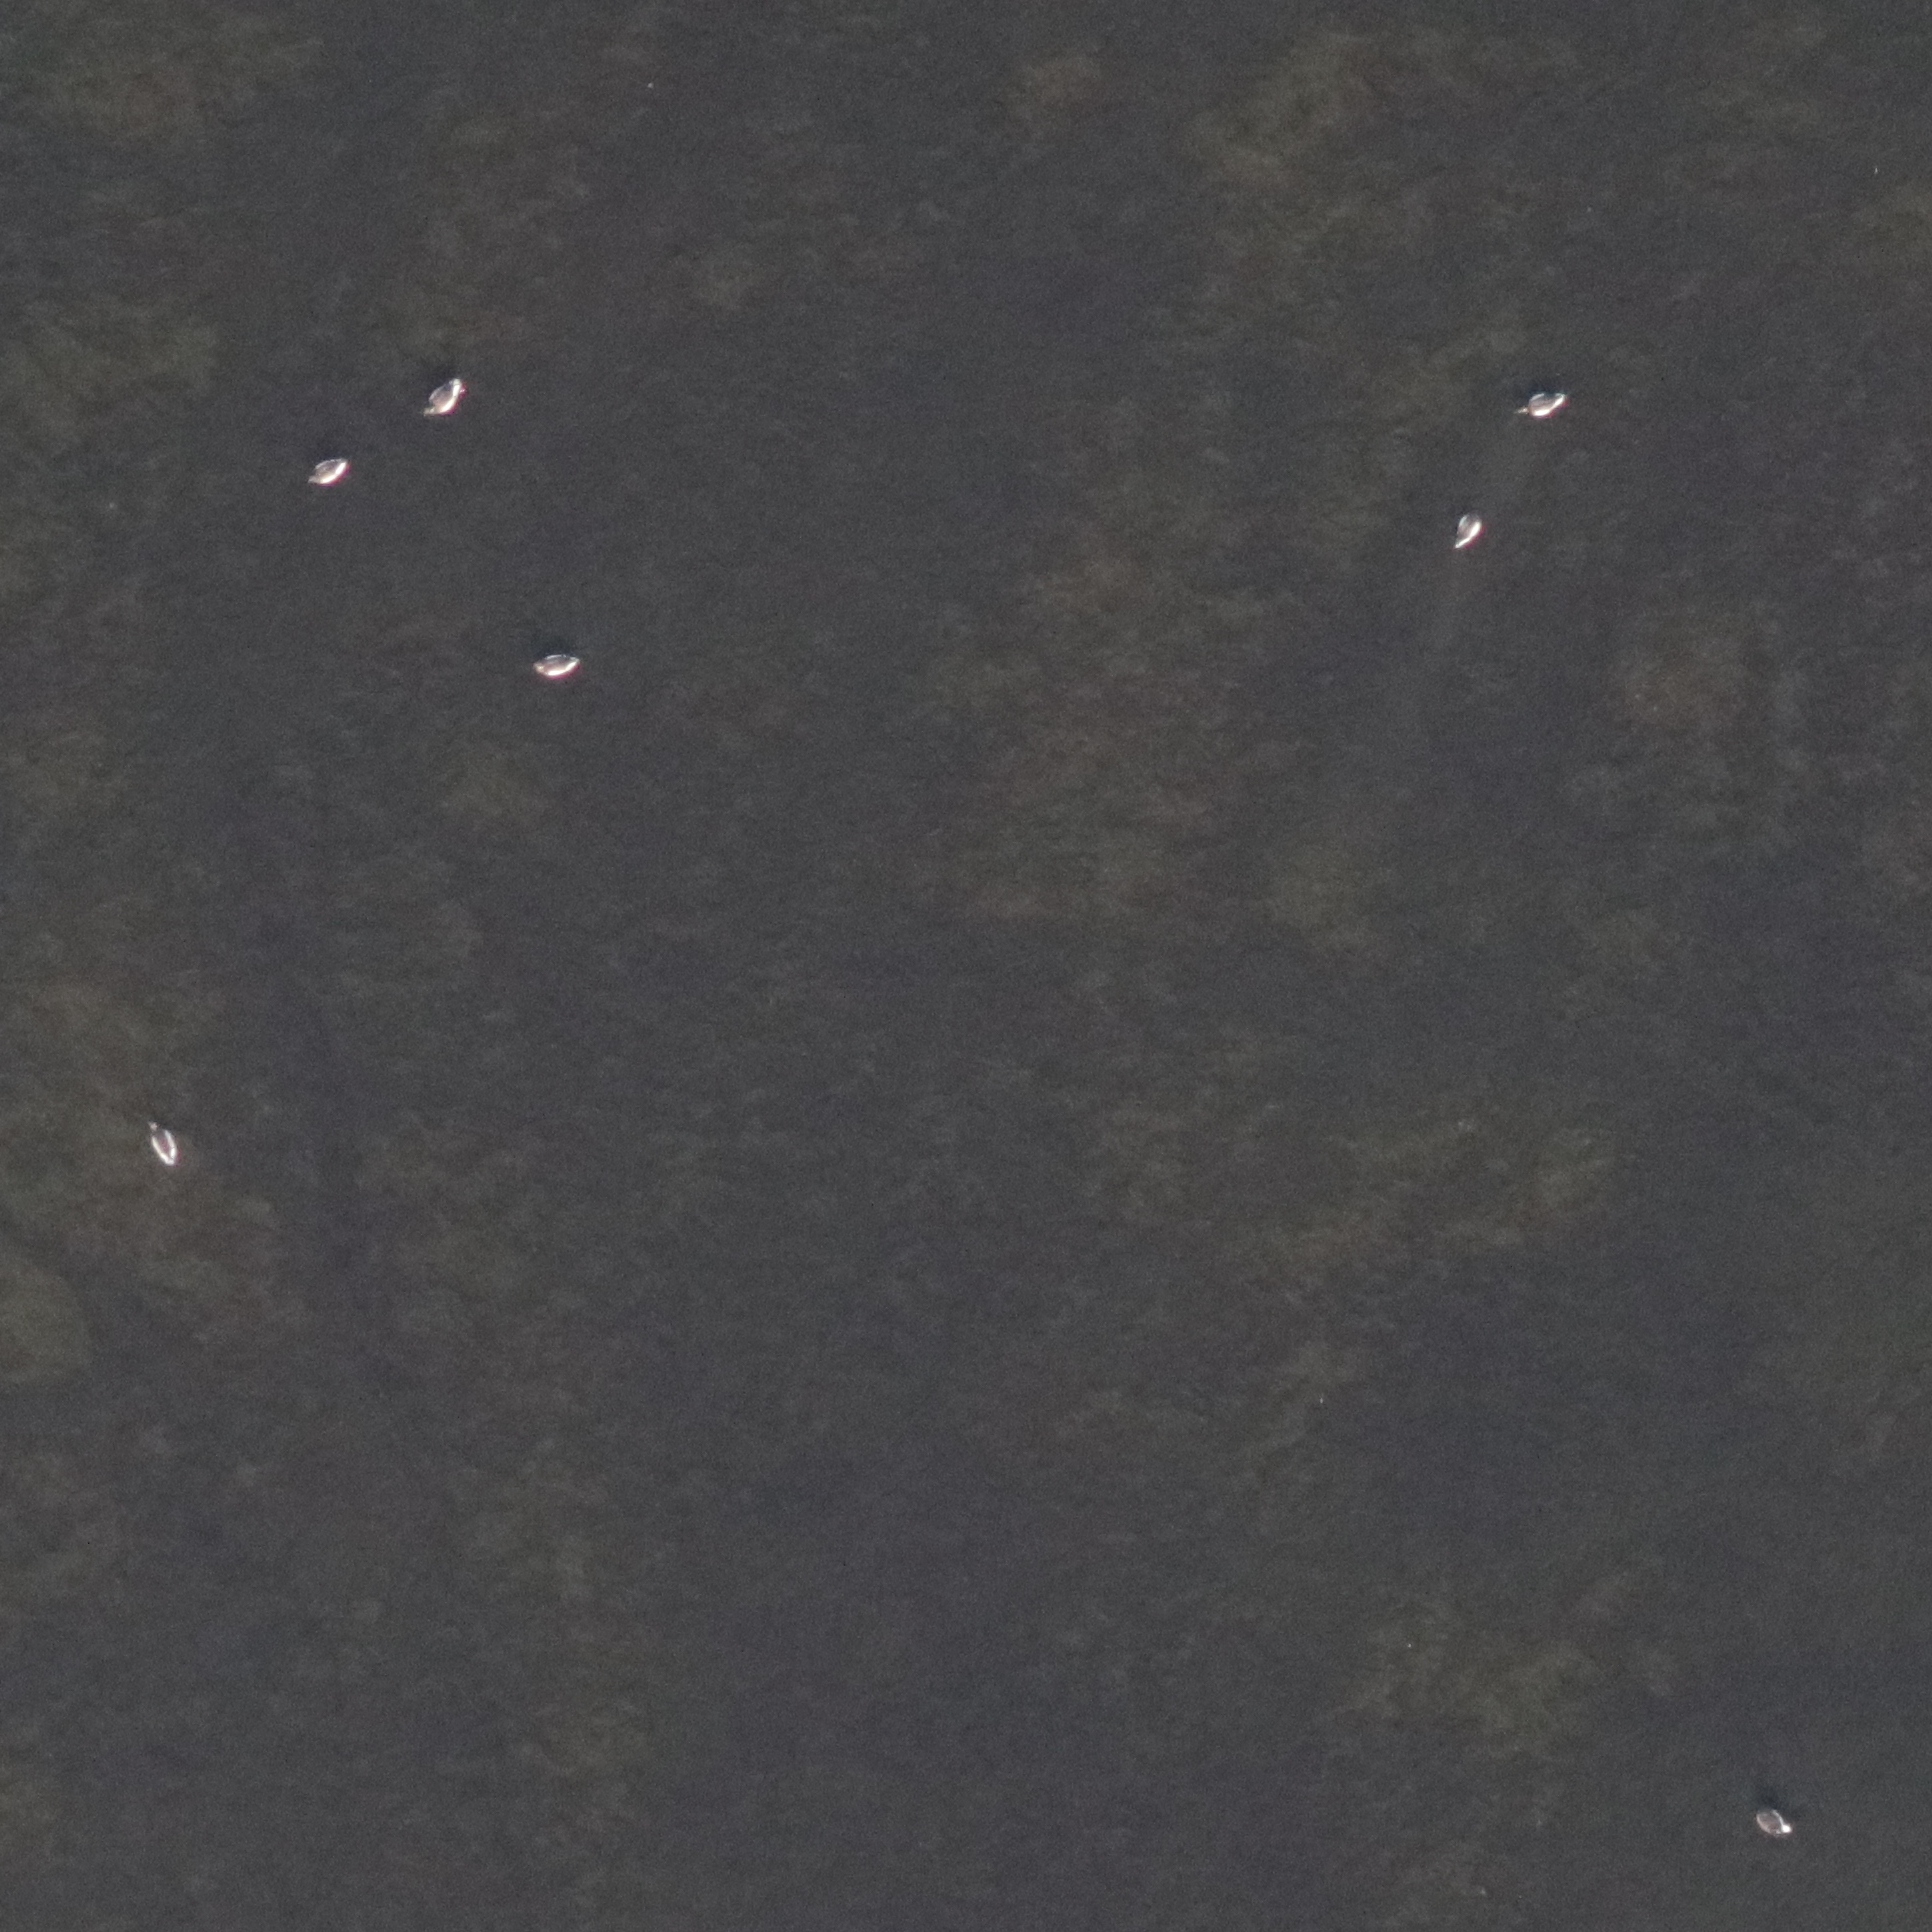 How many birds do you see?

7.